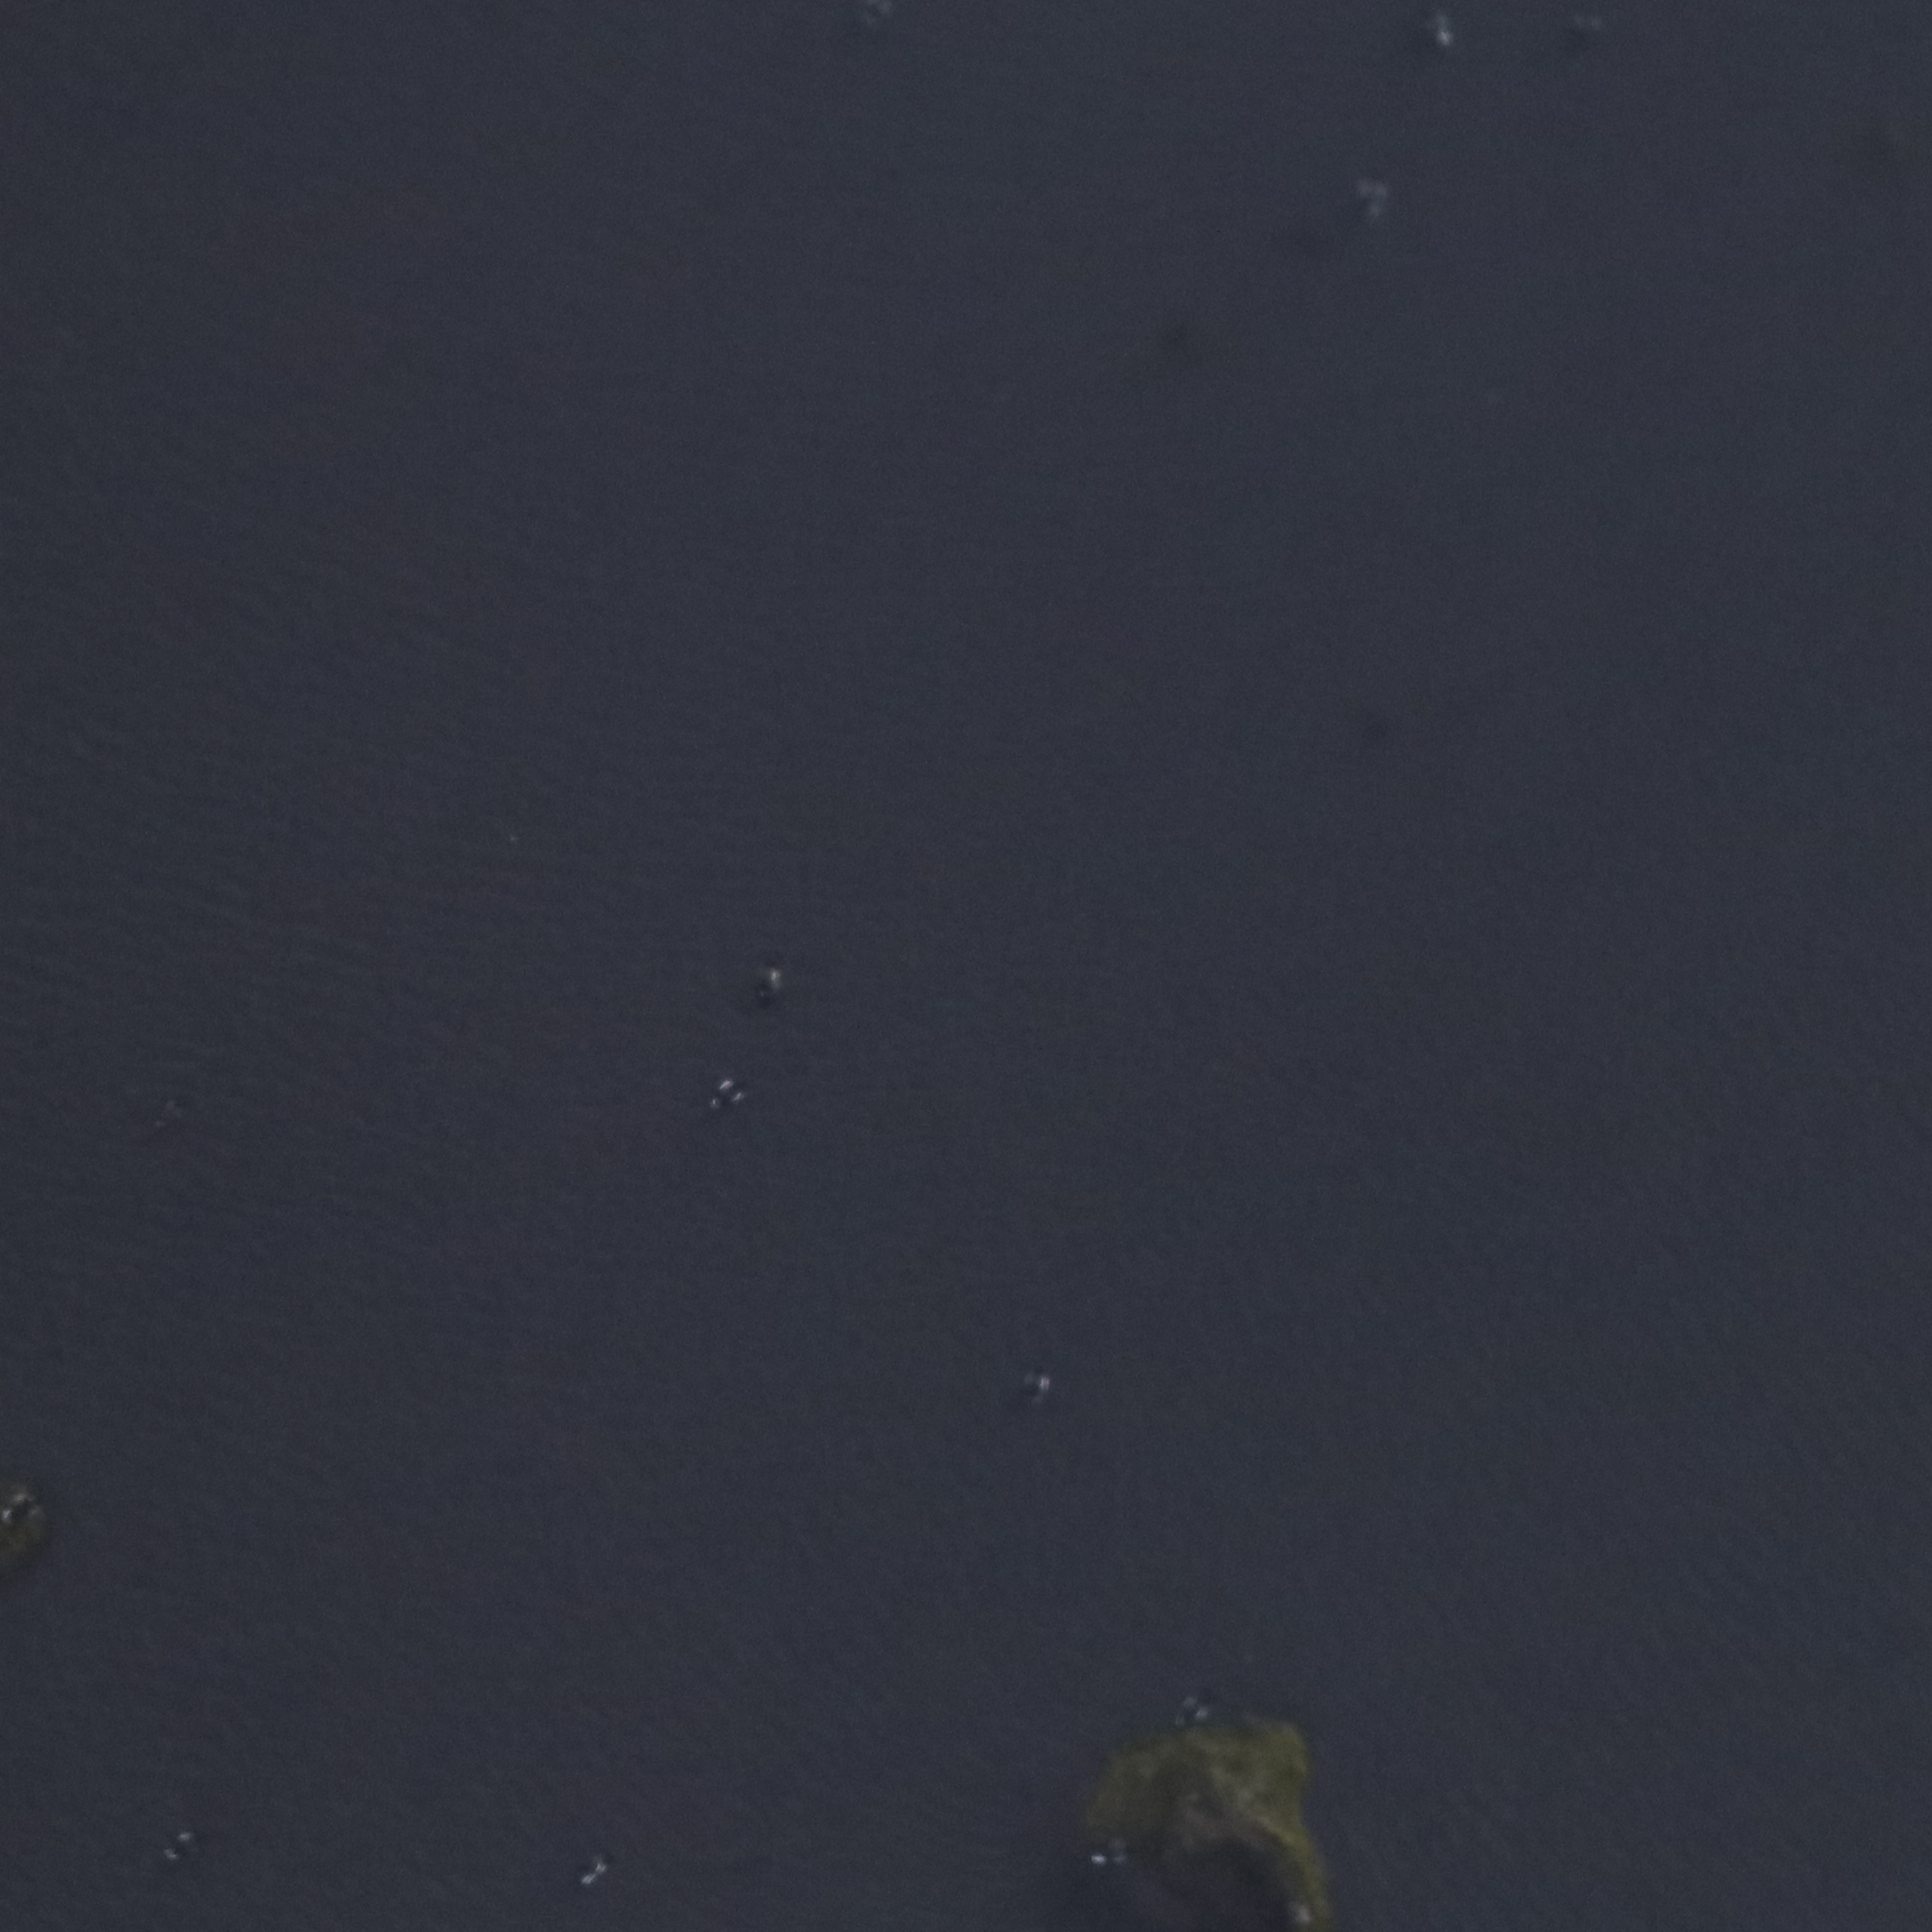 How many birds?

11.